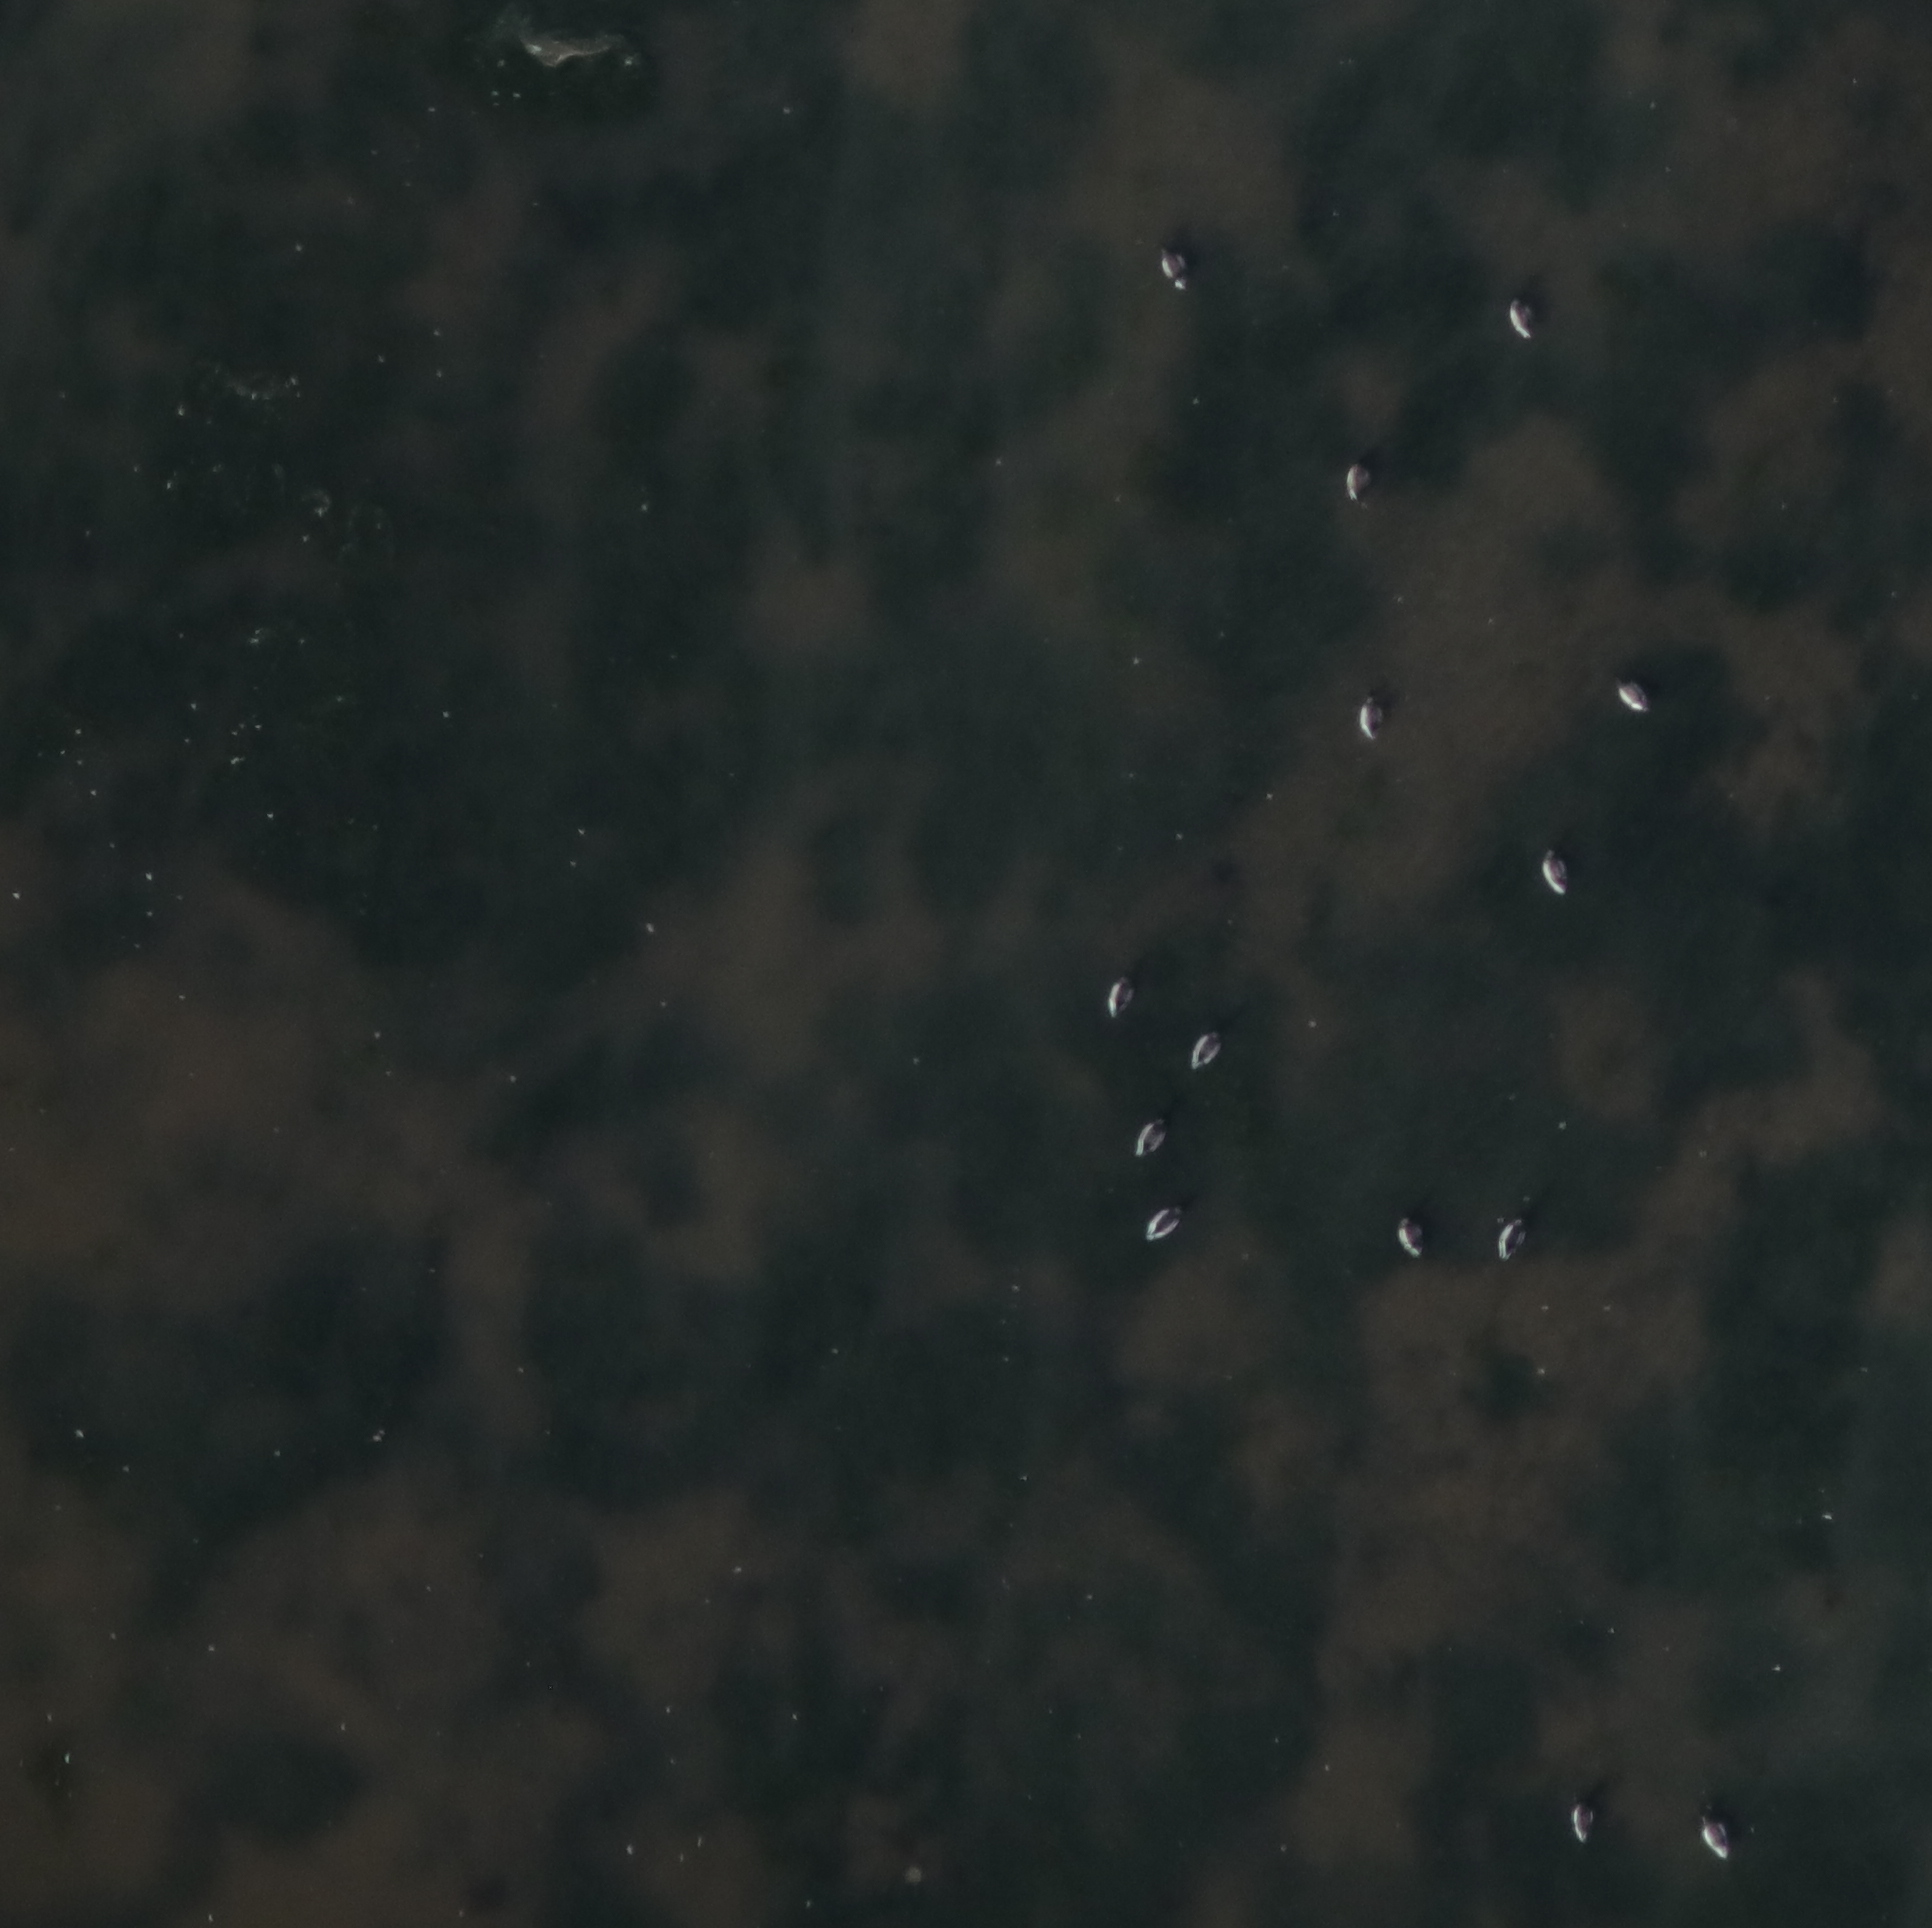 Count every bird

14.